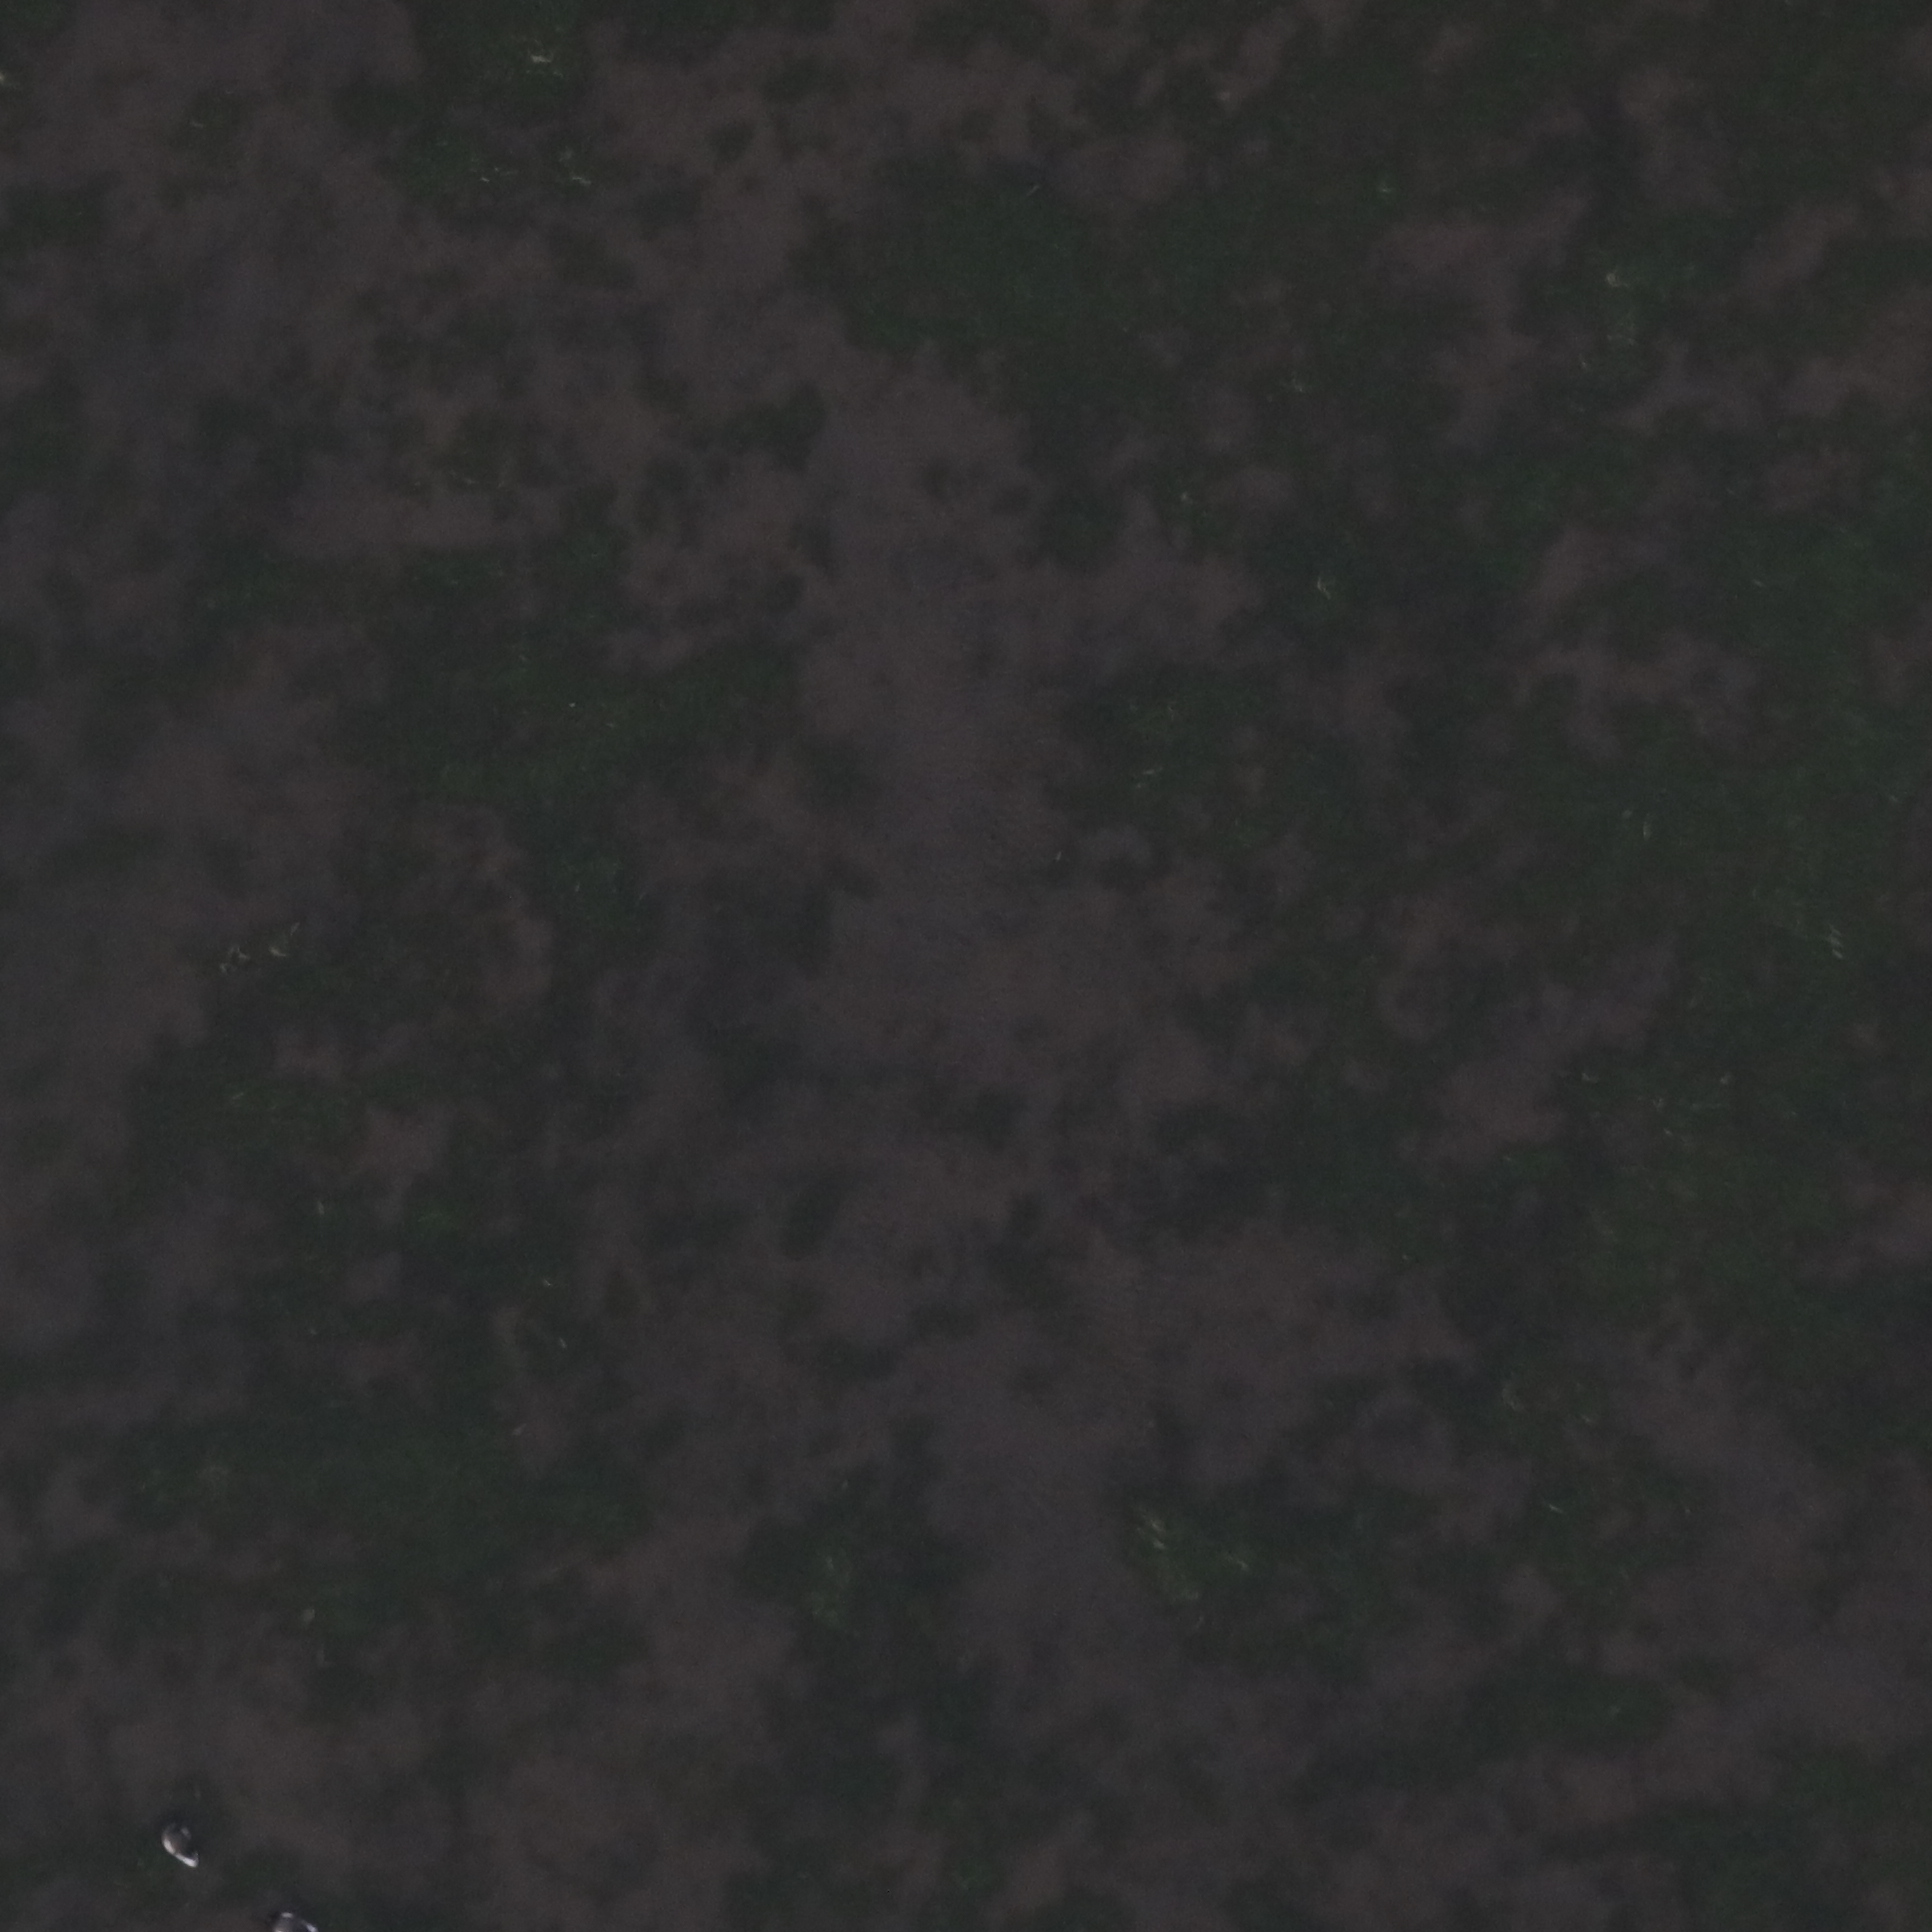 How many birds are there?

2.